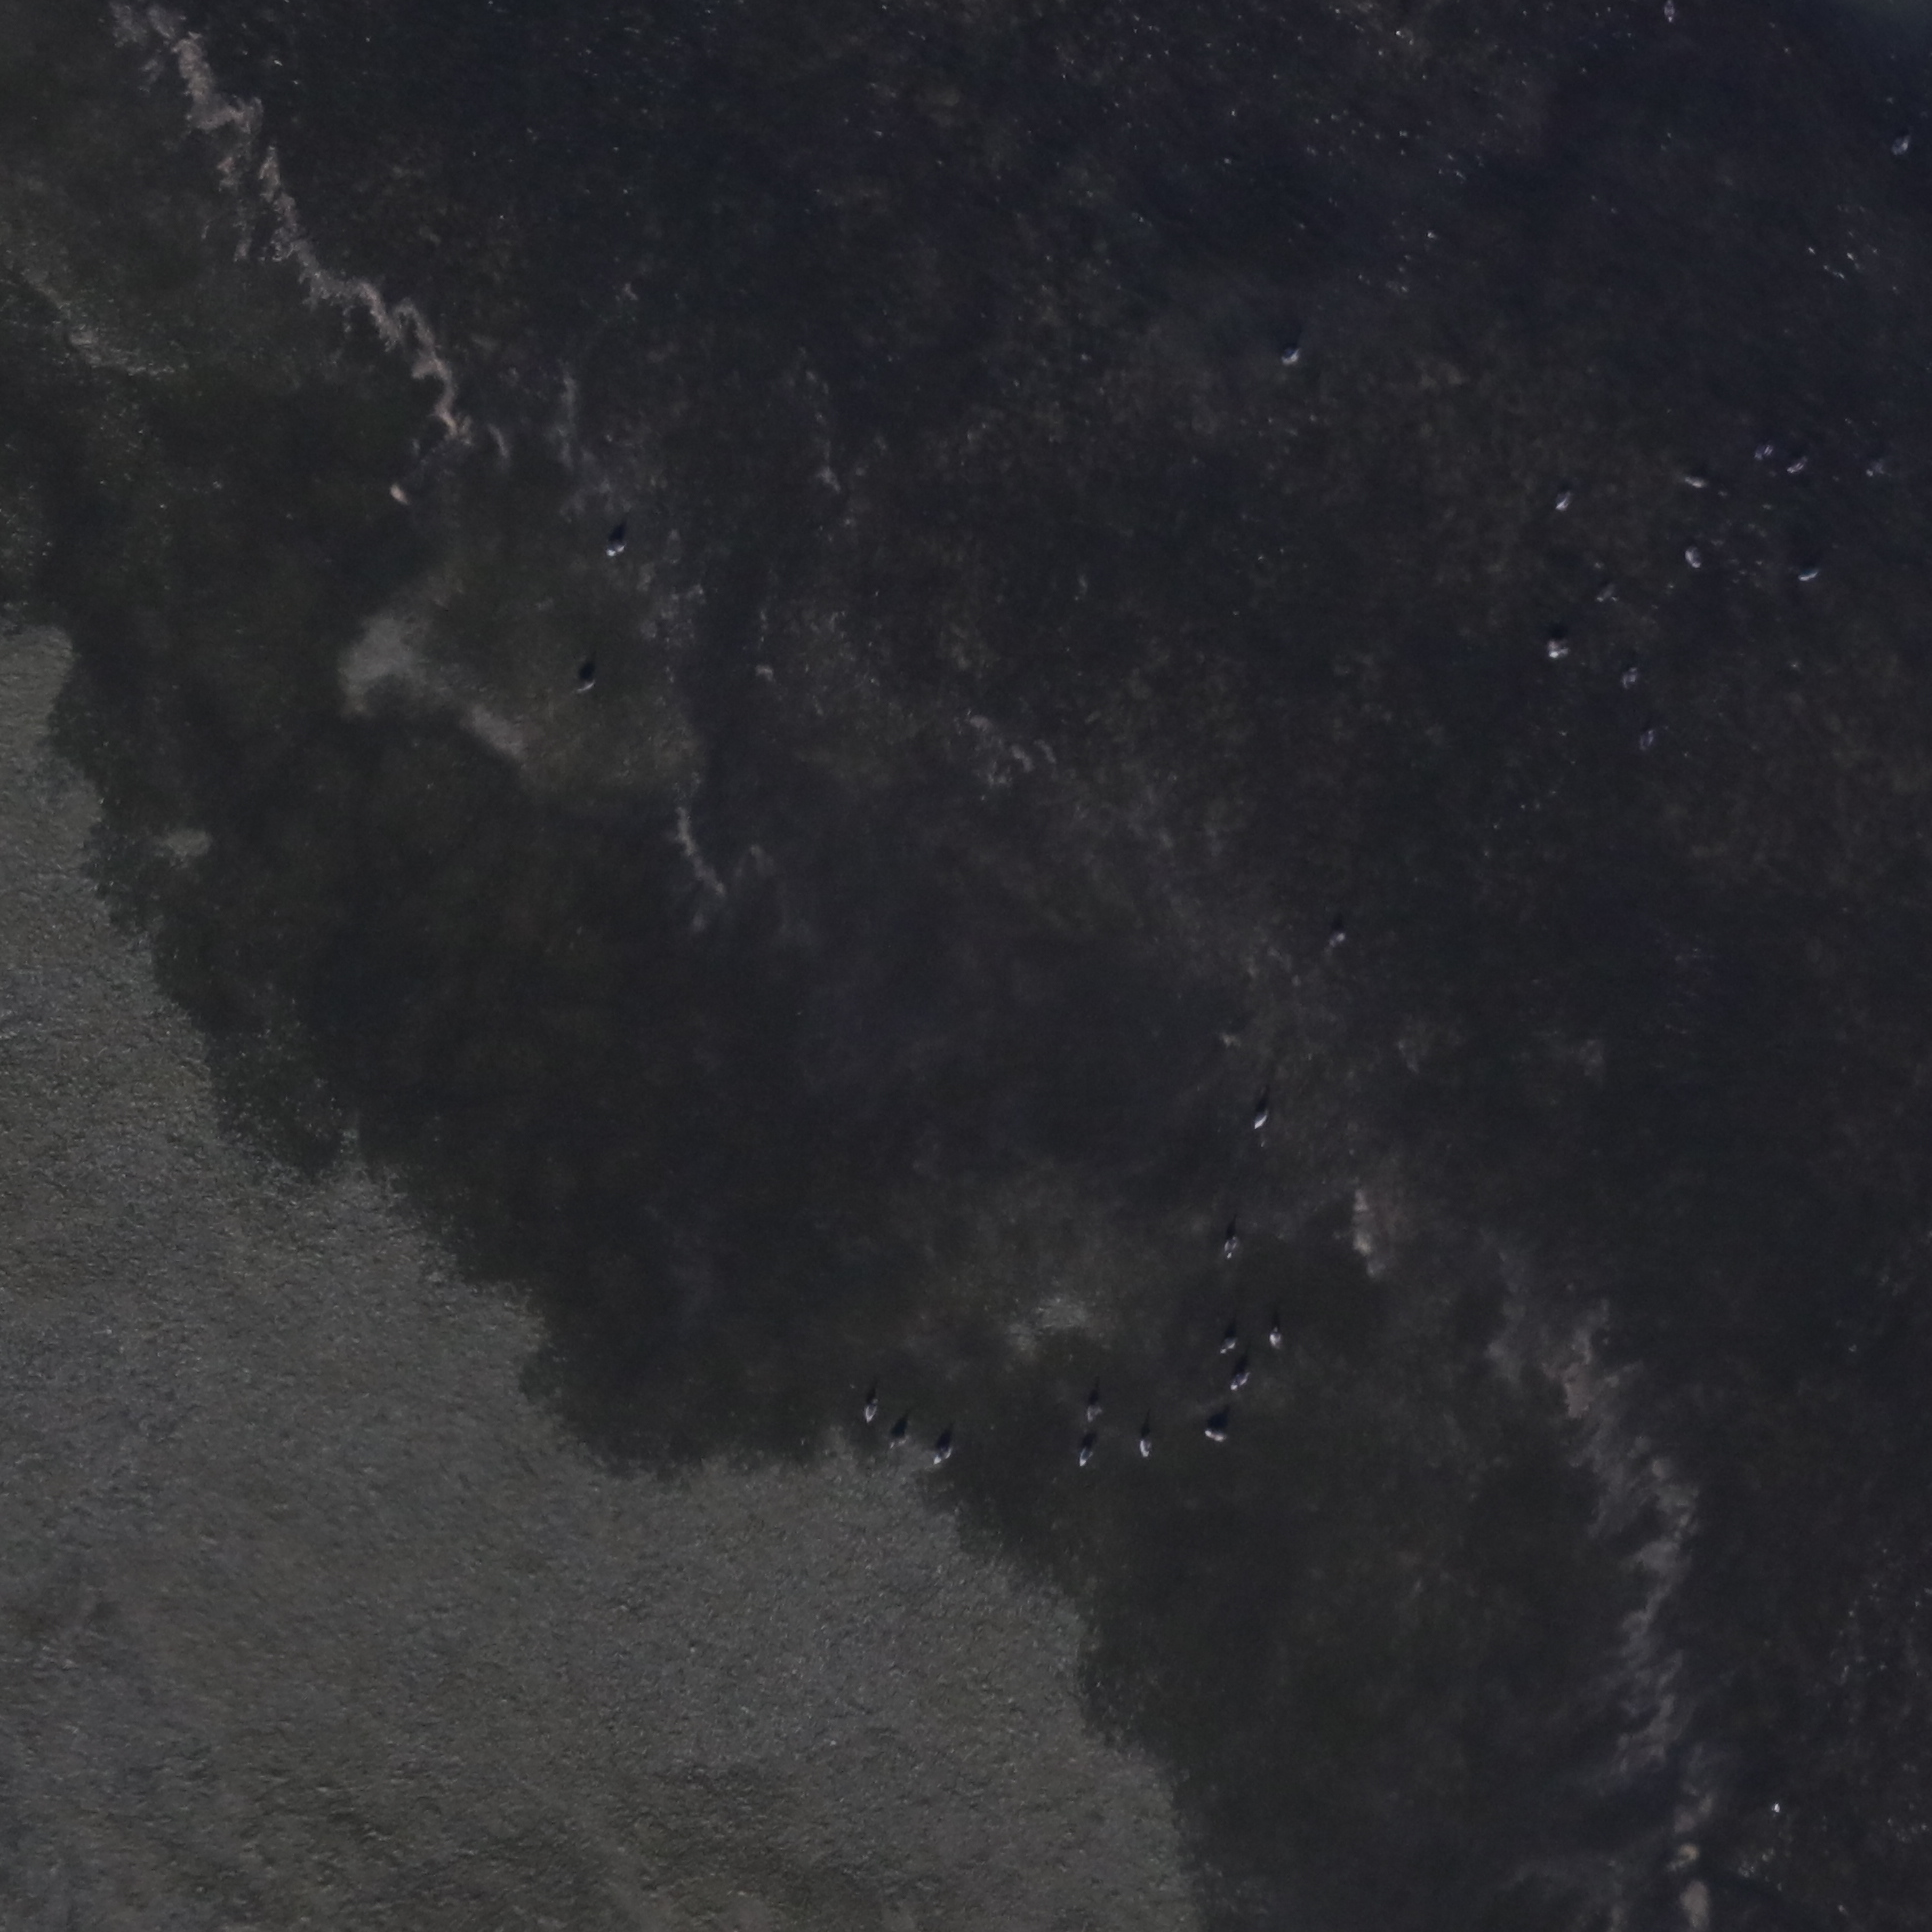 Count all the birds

29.